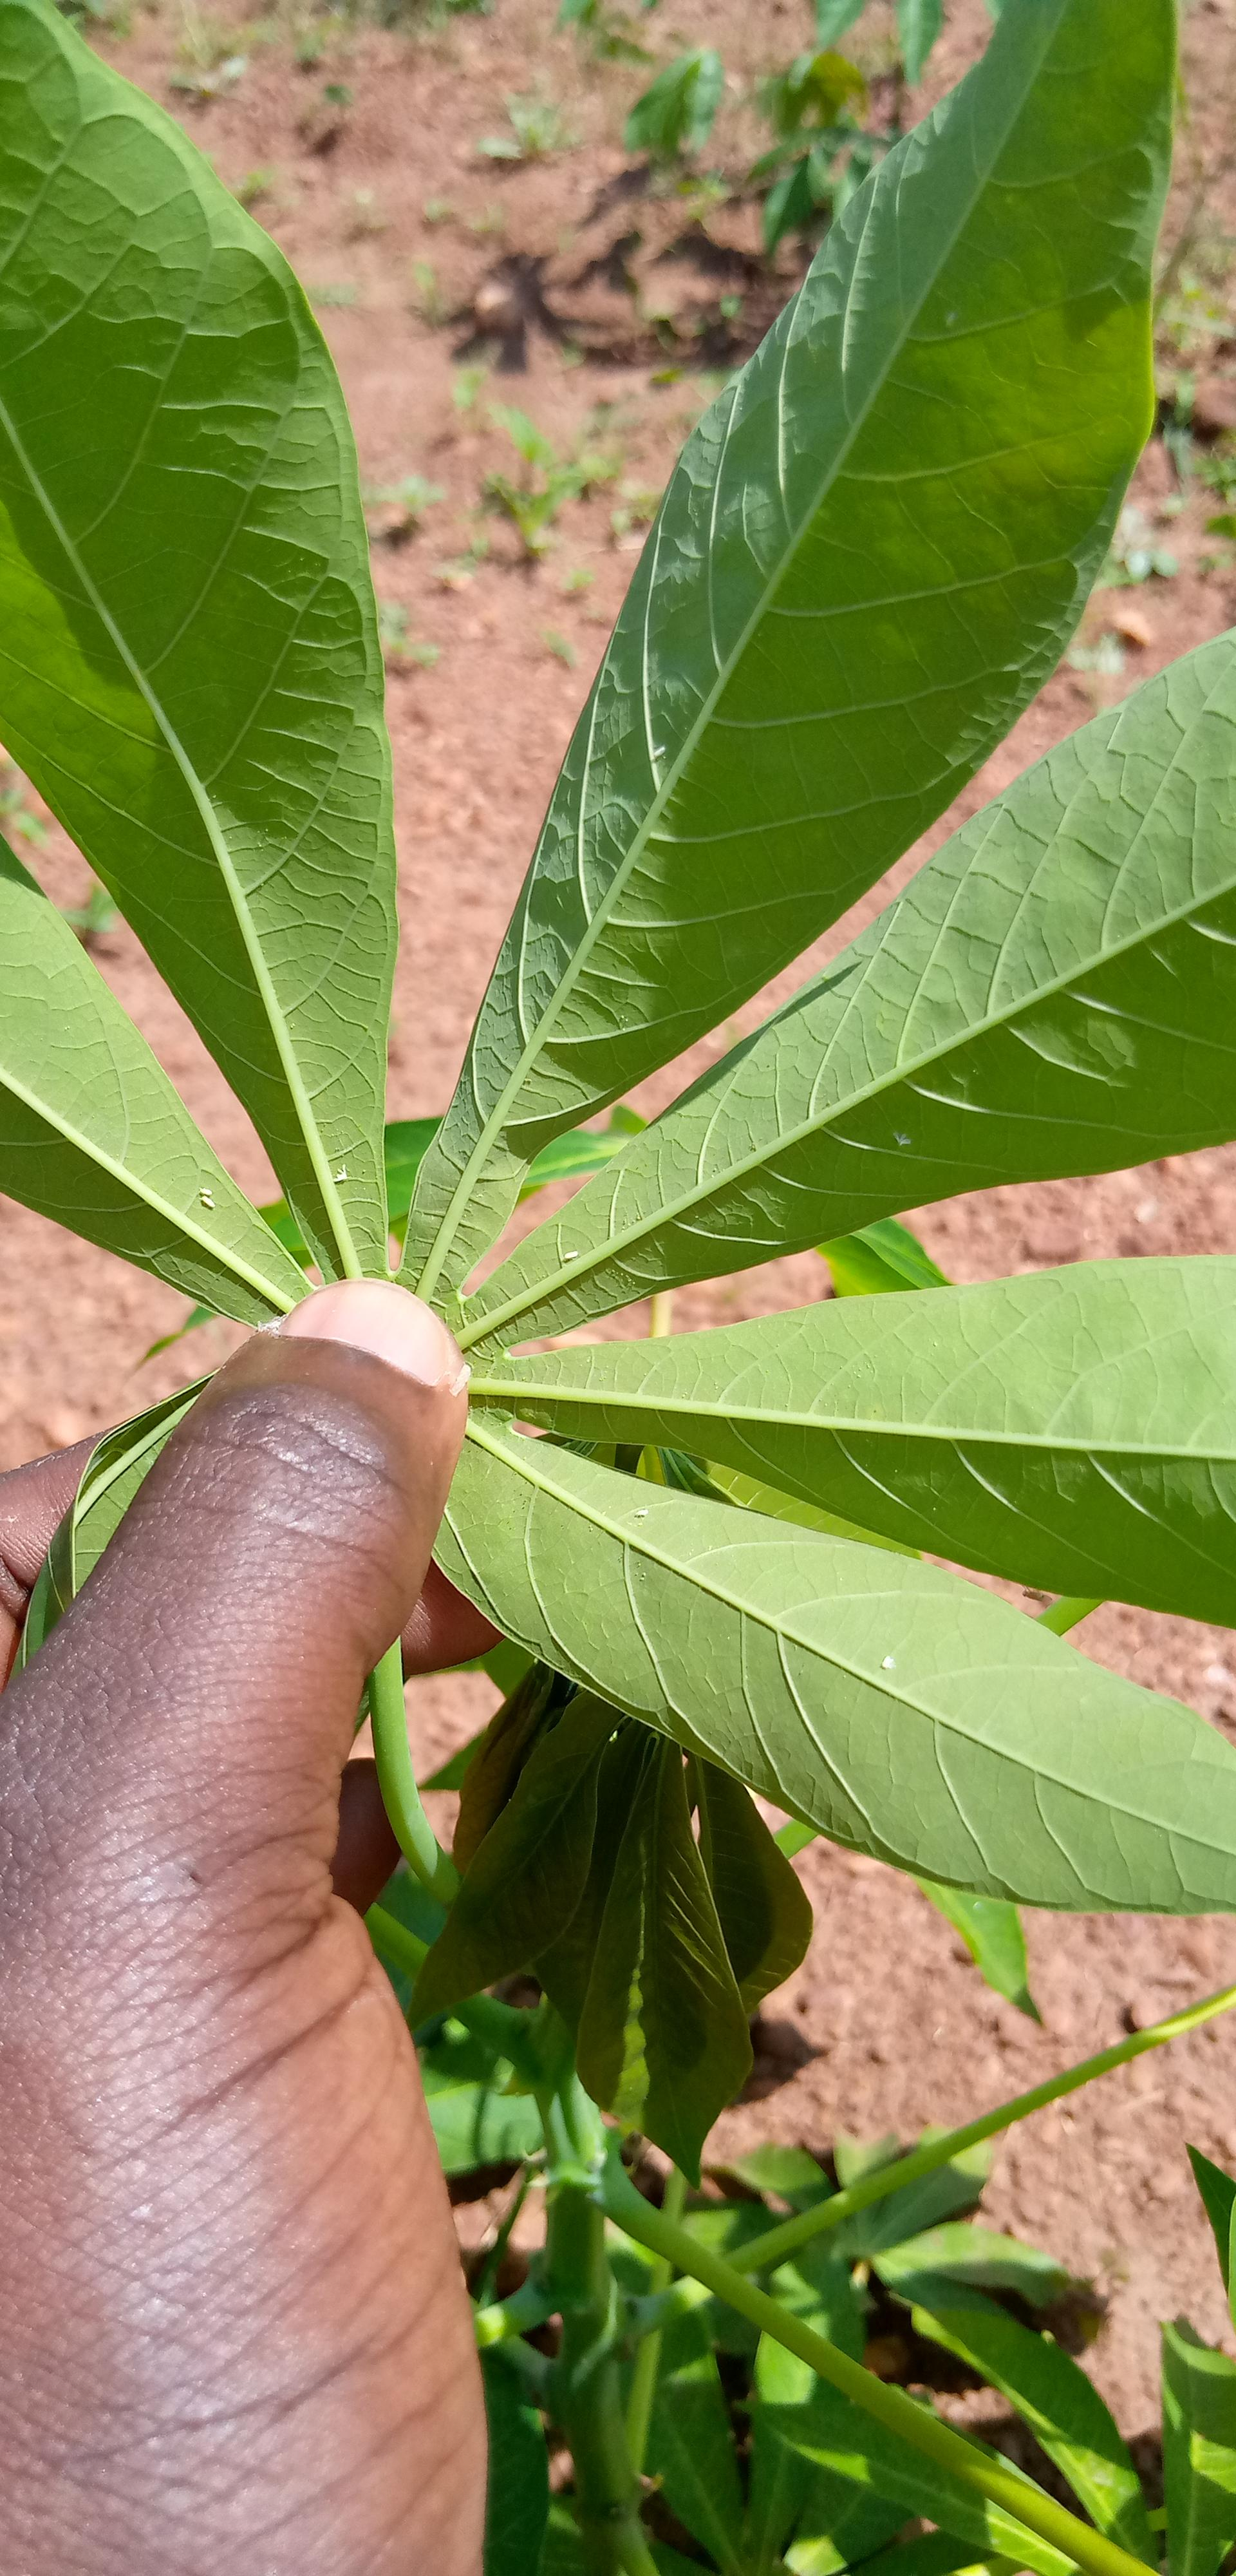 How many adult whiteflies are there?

8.